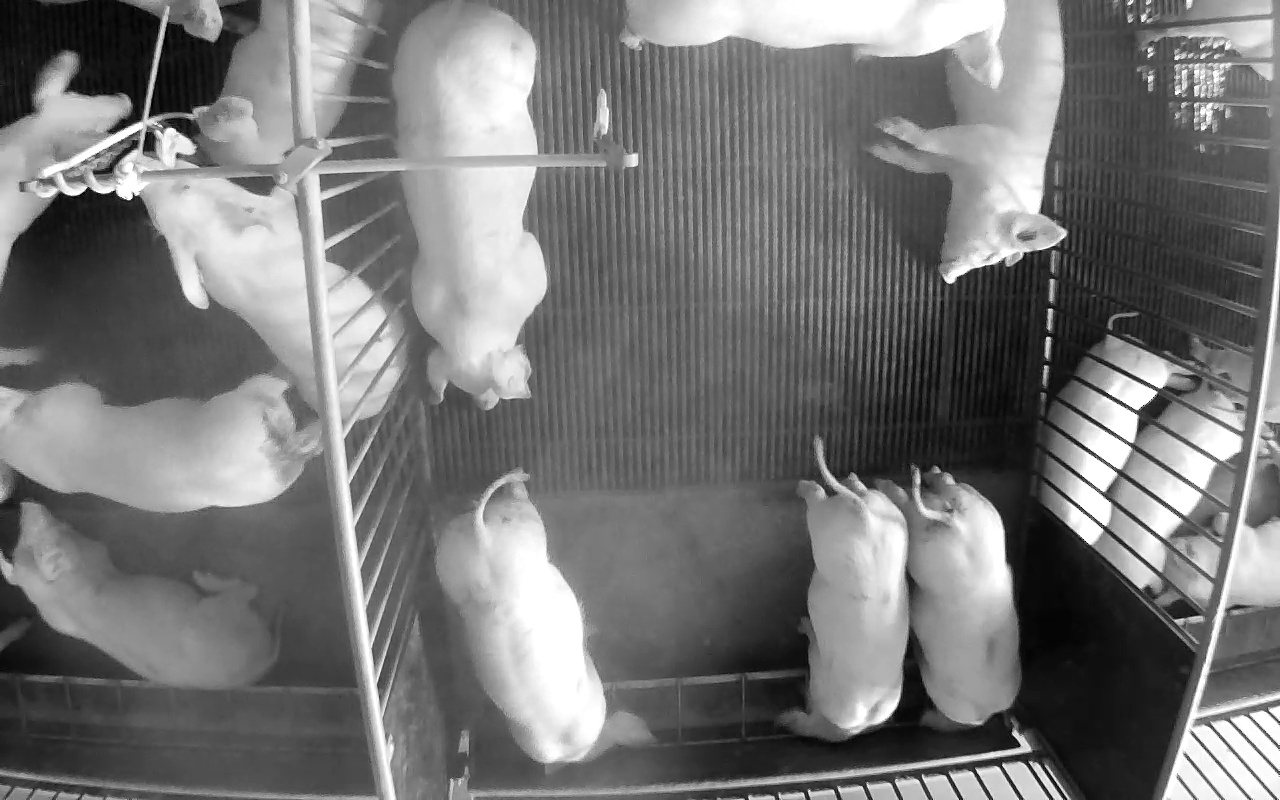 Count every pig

16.